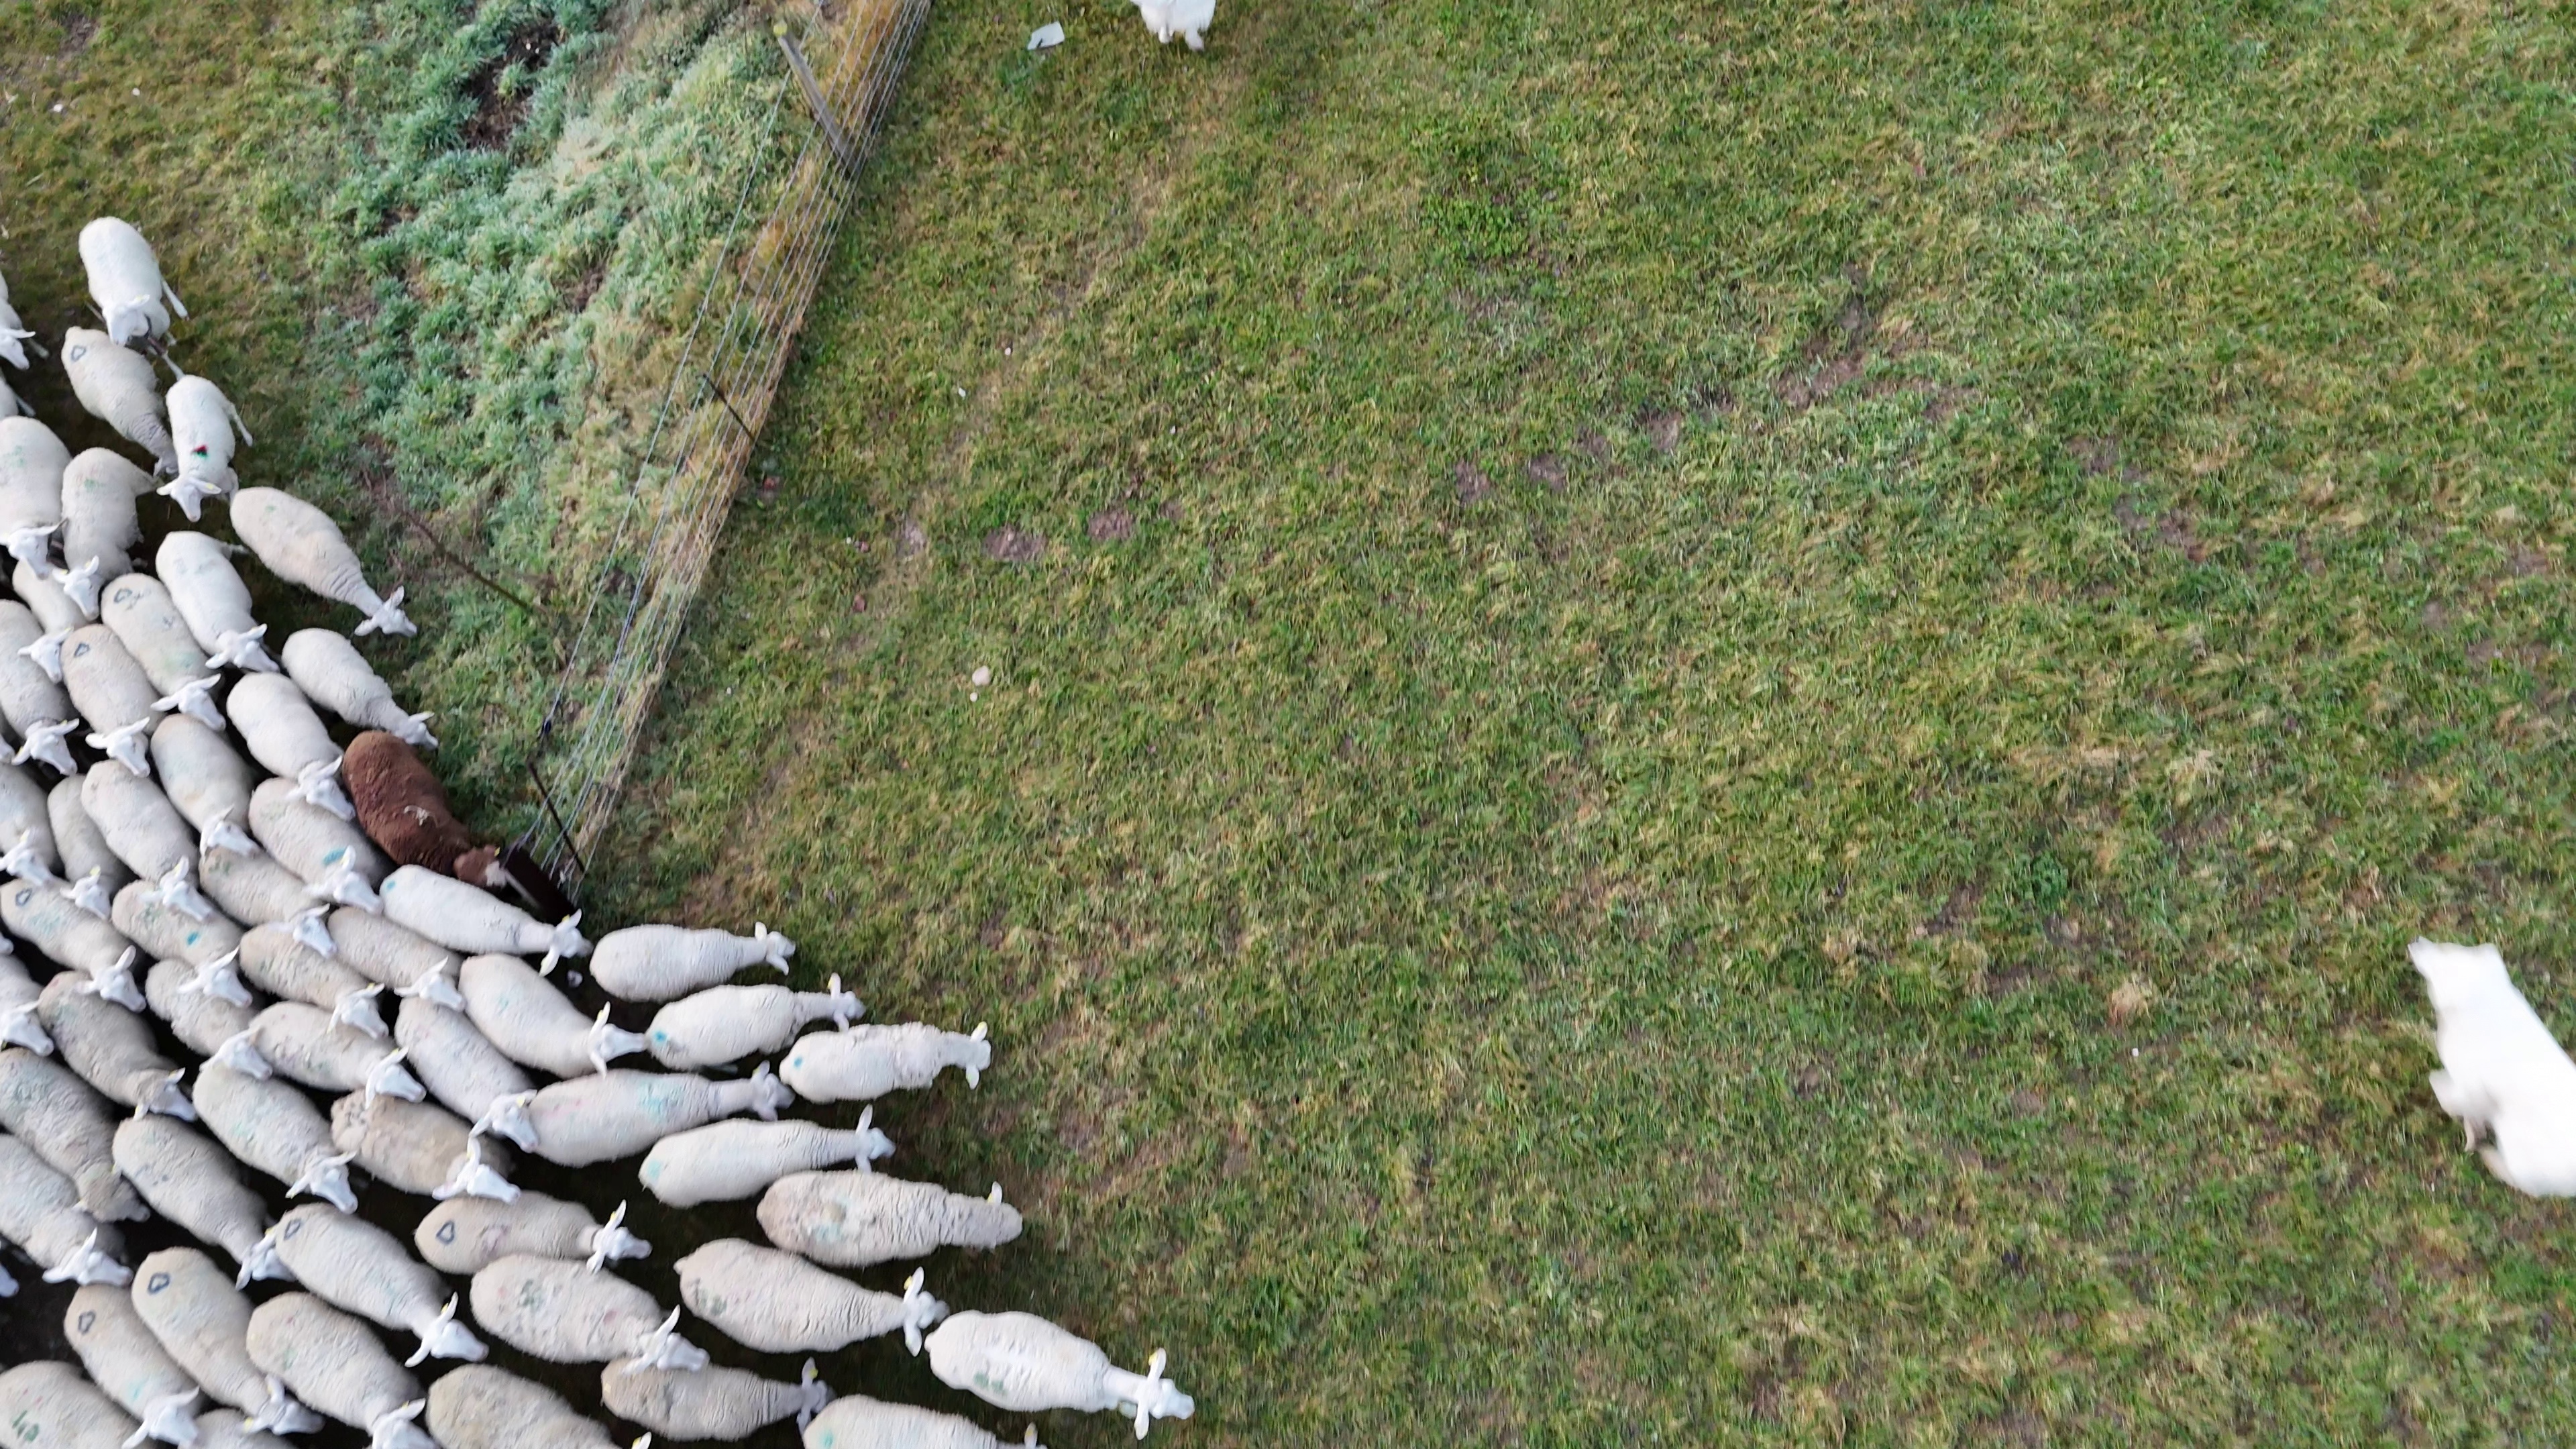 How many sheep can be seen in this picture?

55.